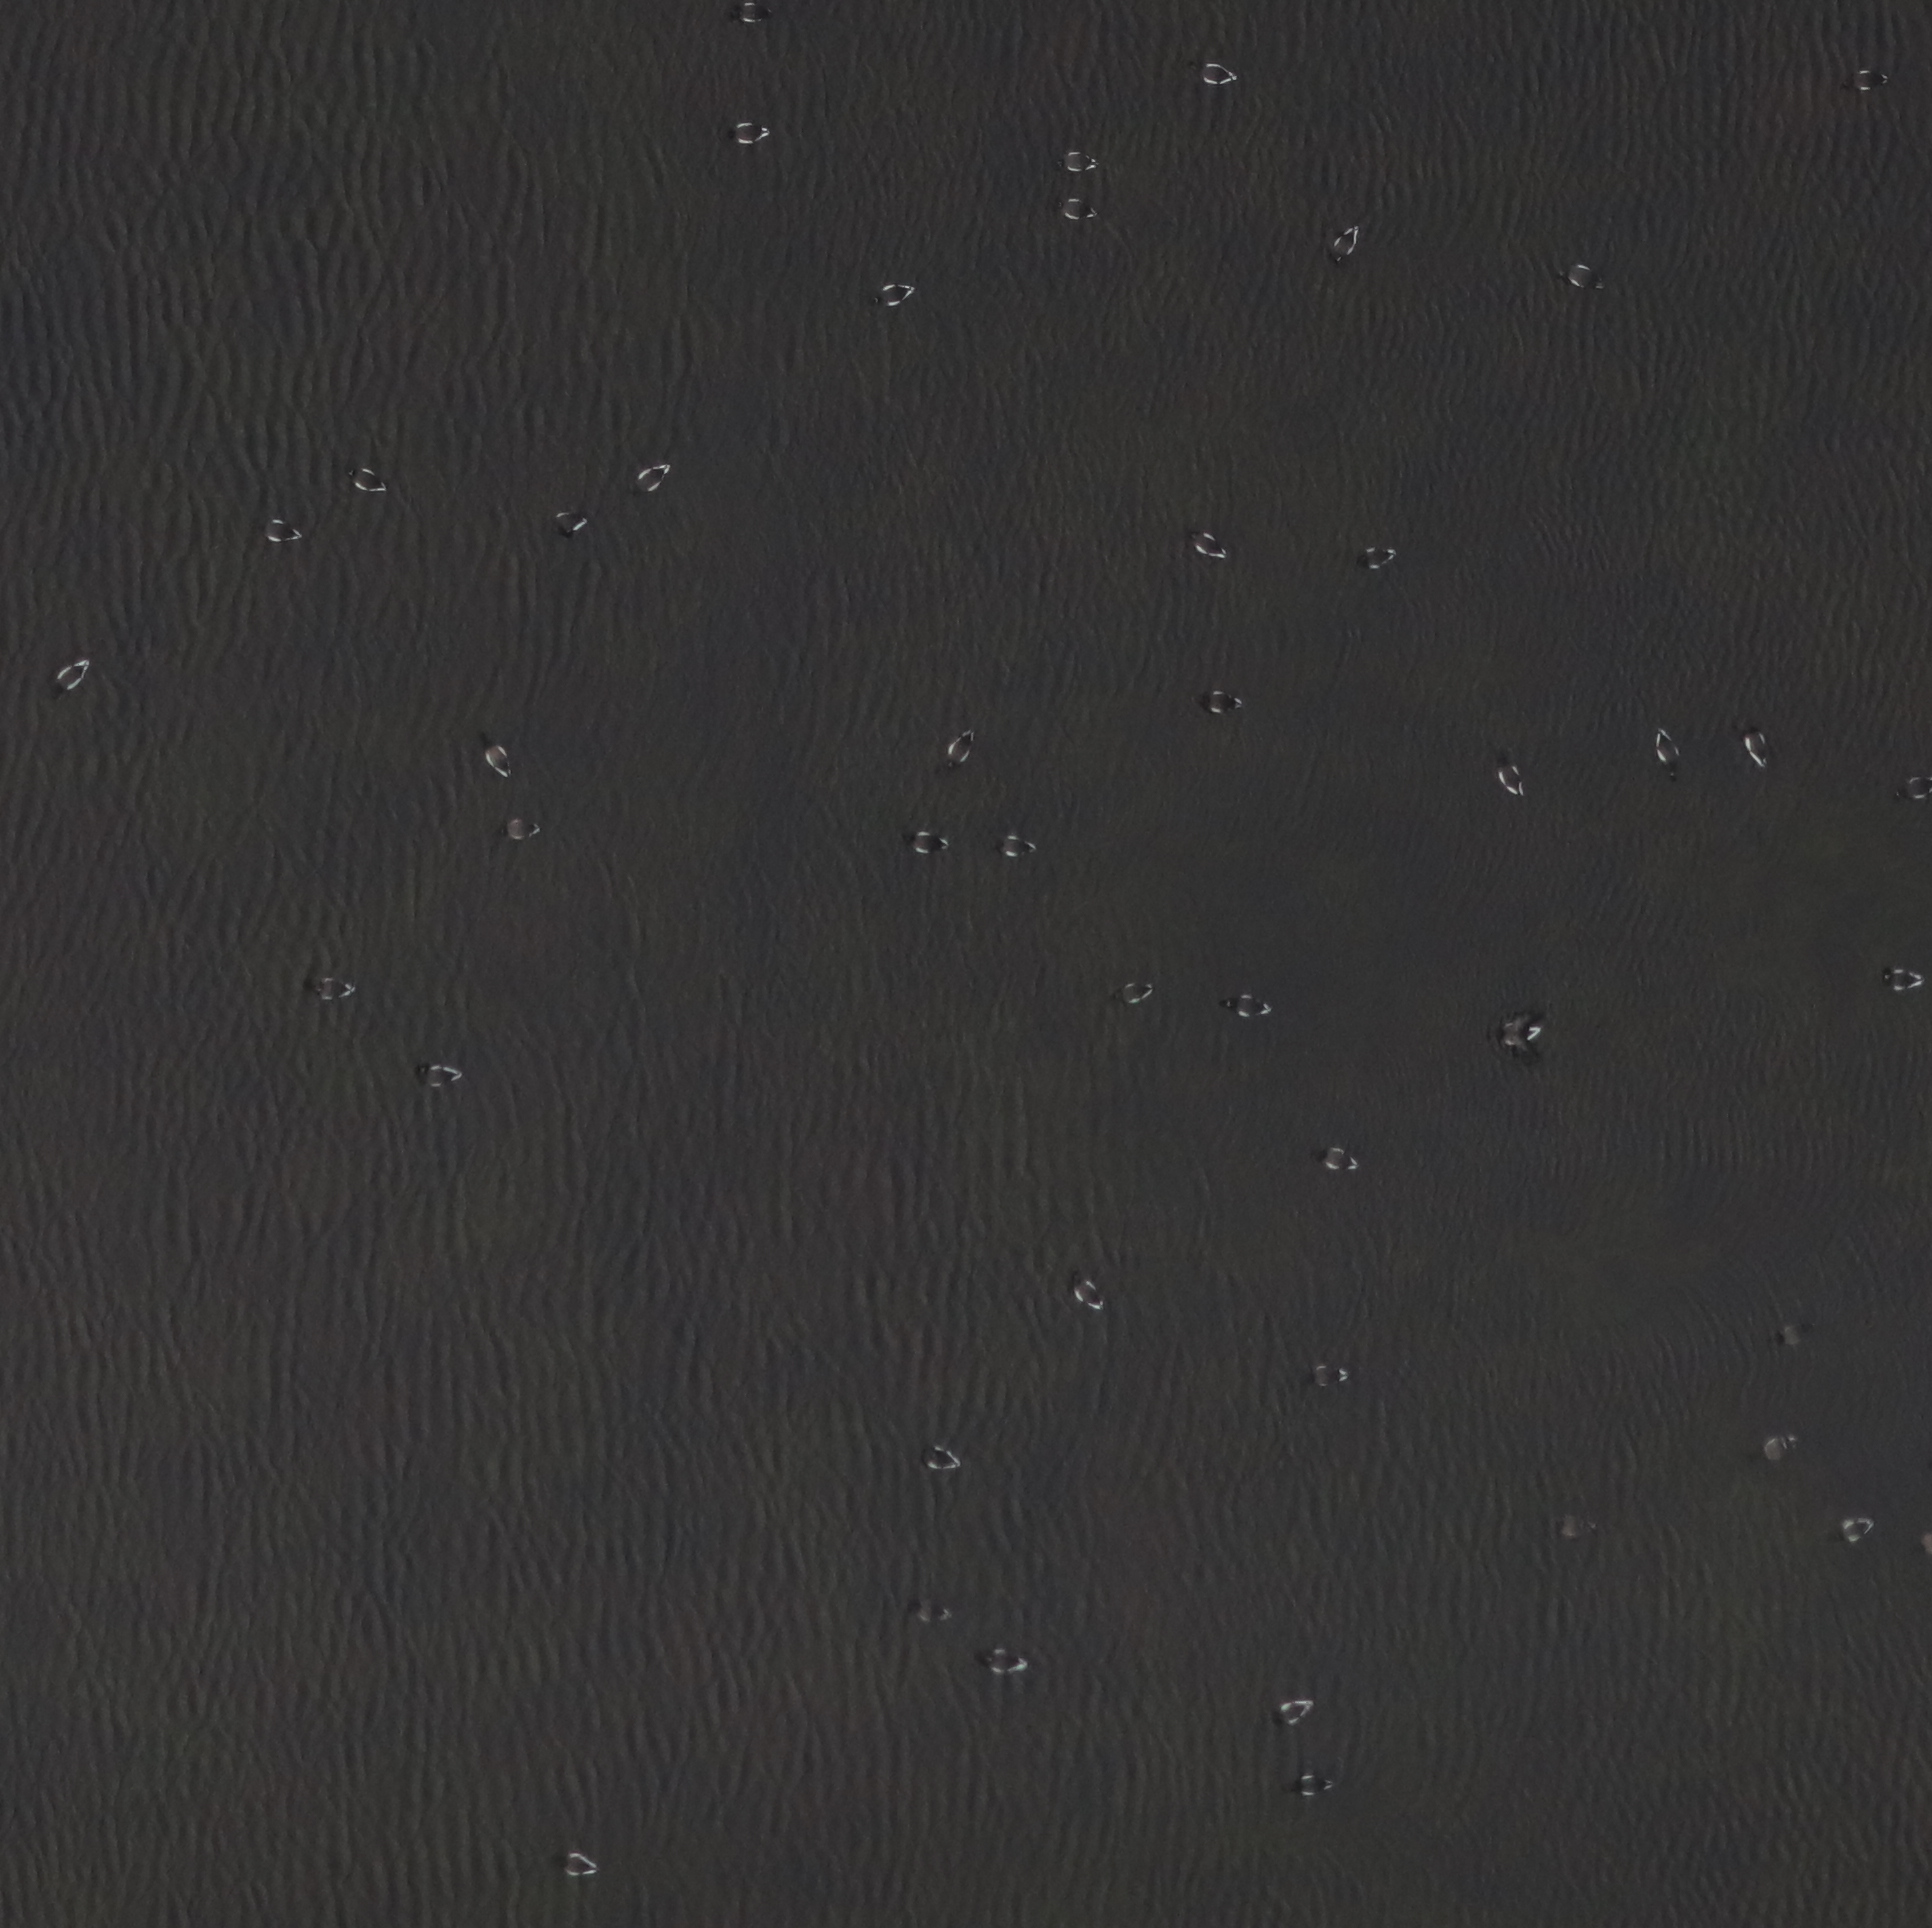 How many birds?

46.